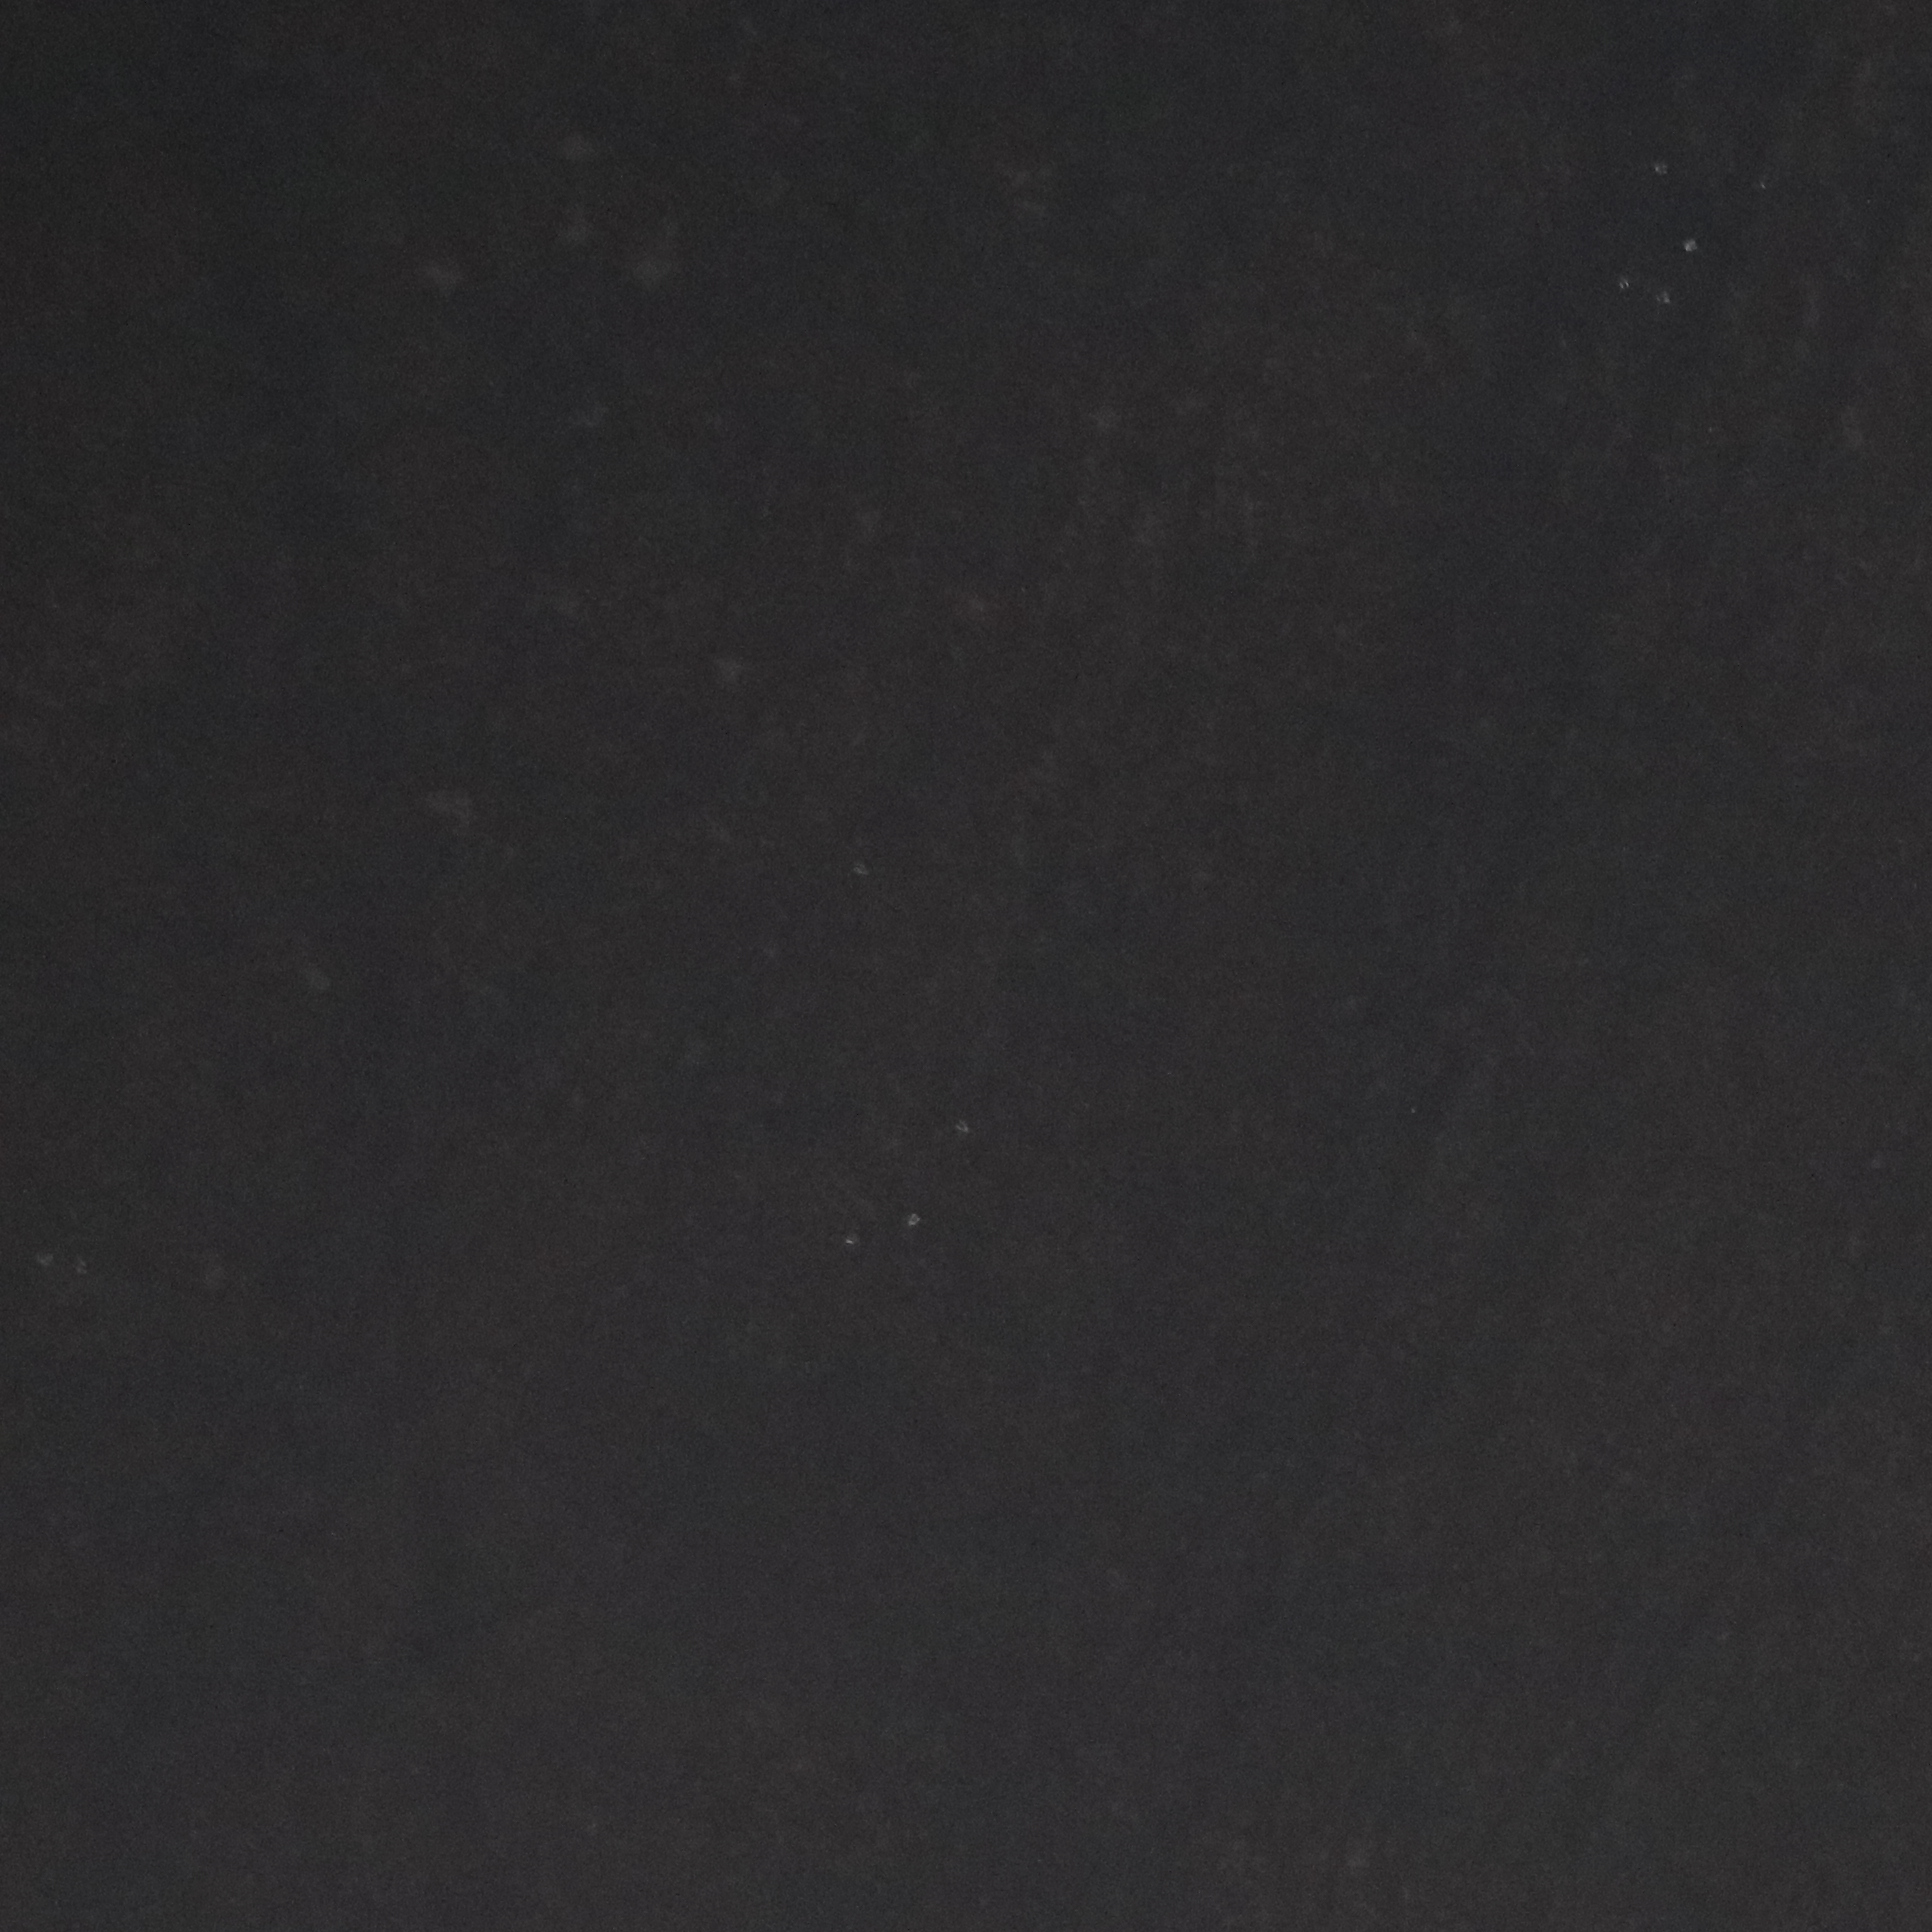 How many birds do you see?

10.